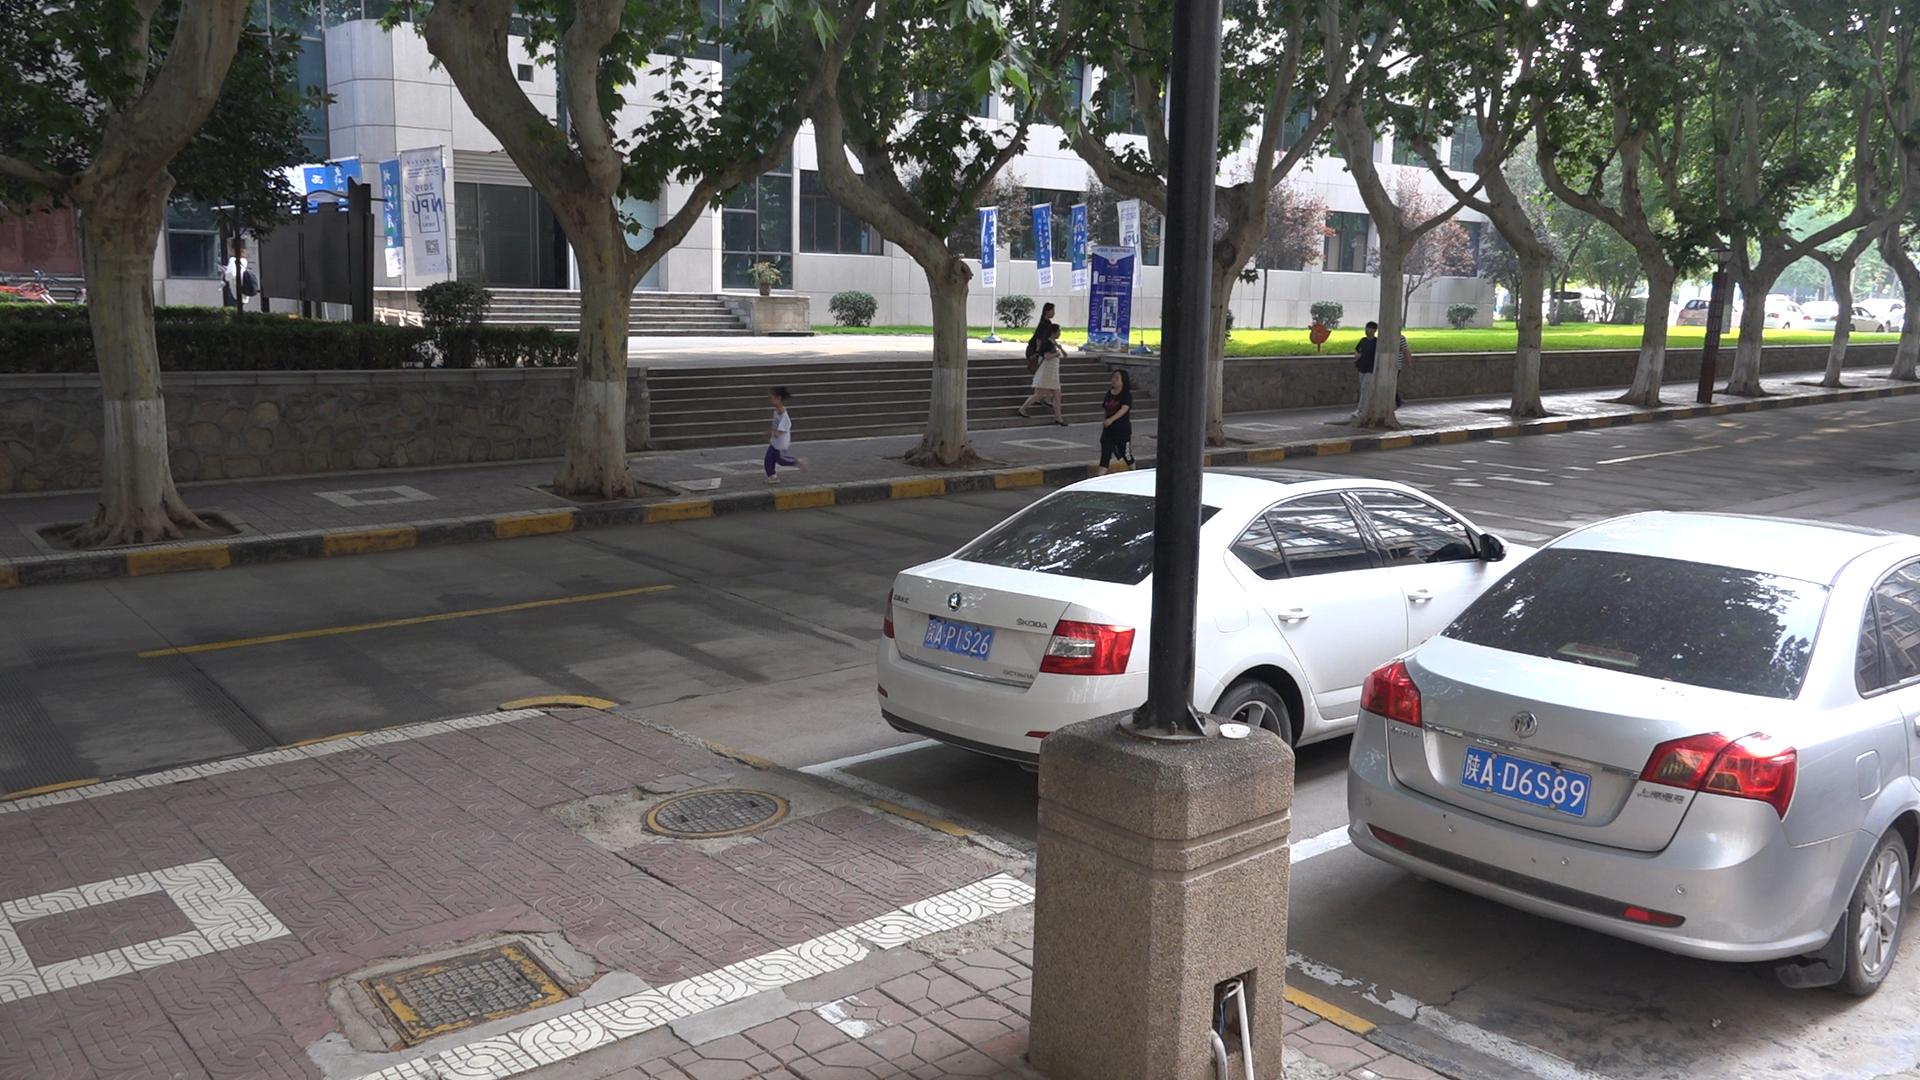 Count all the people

6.